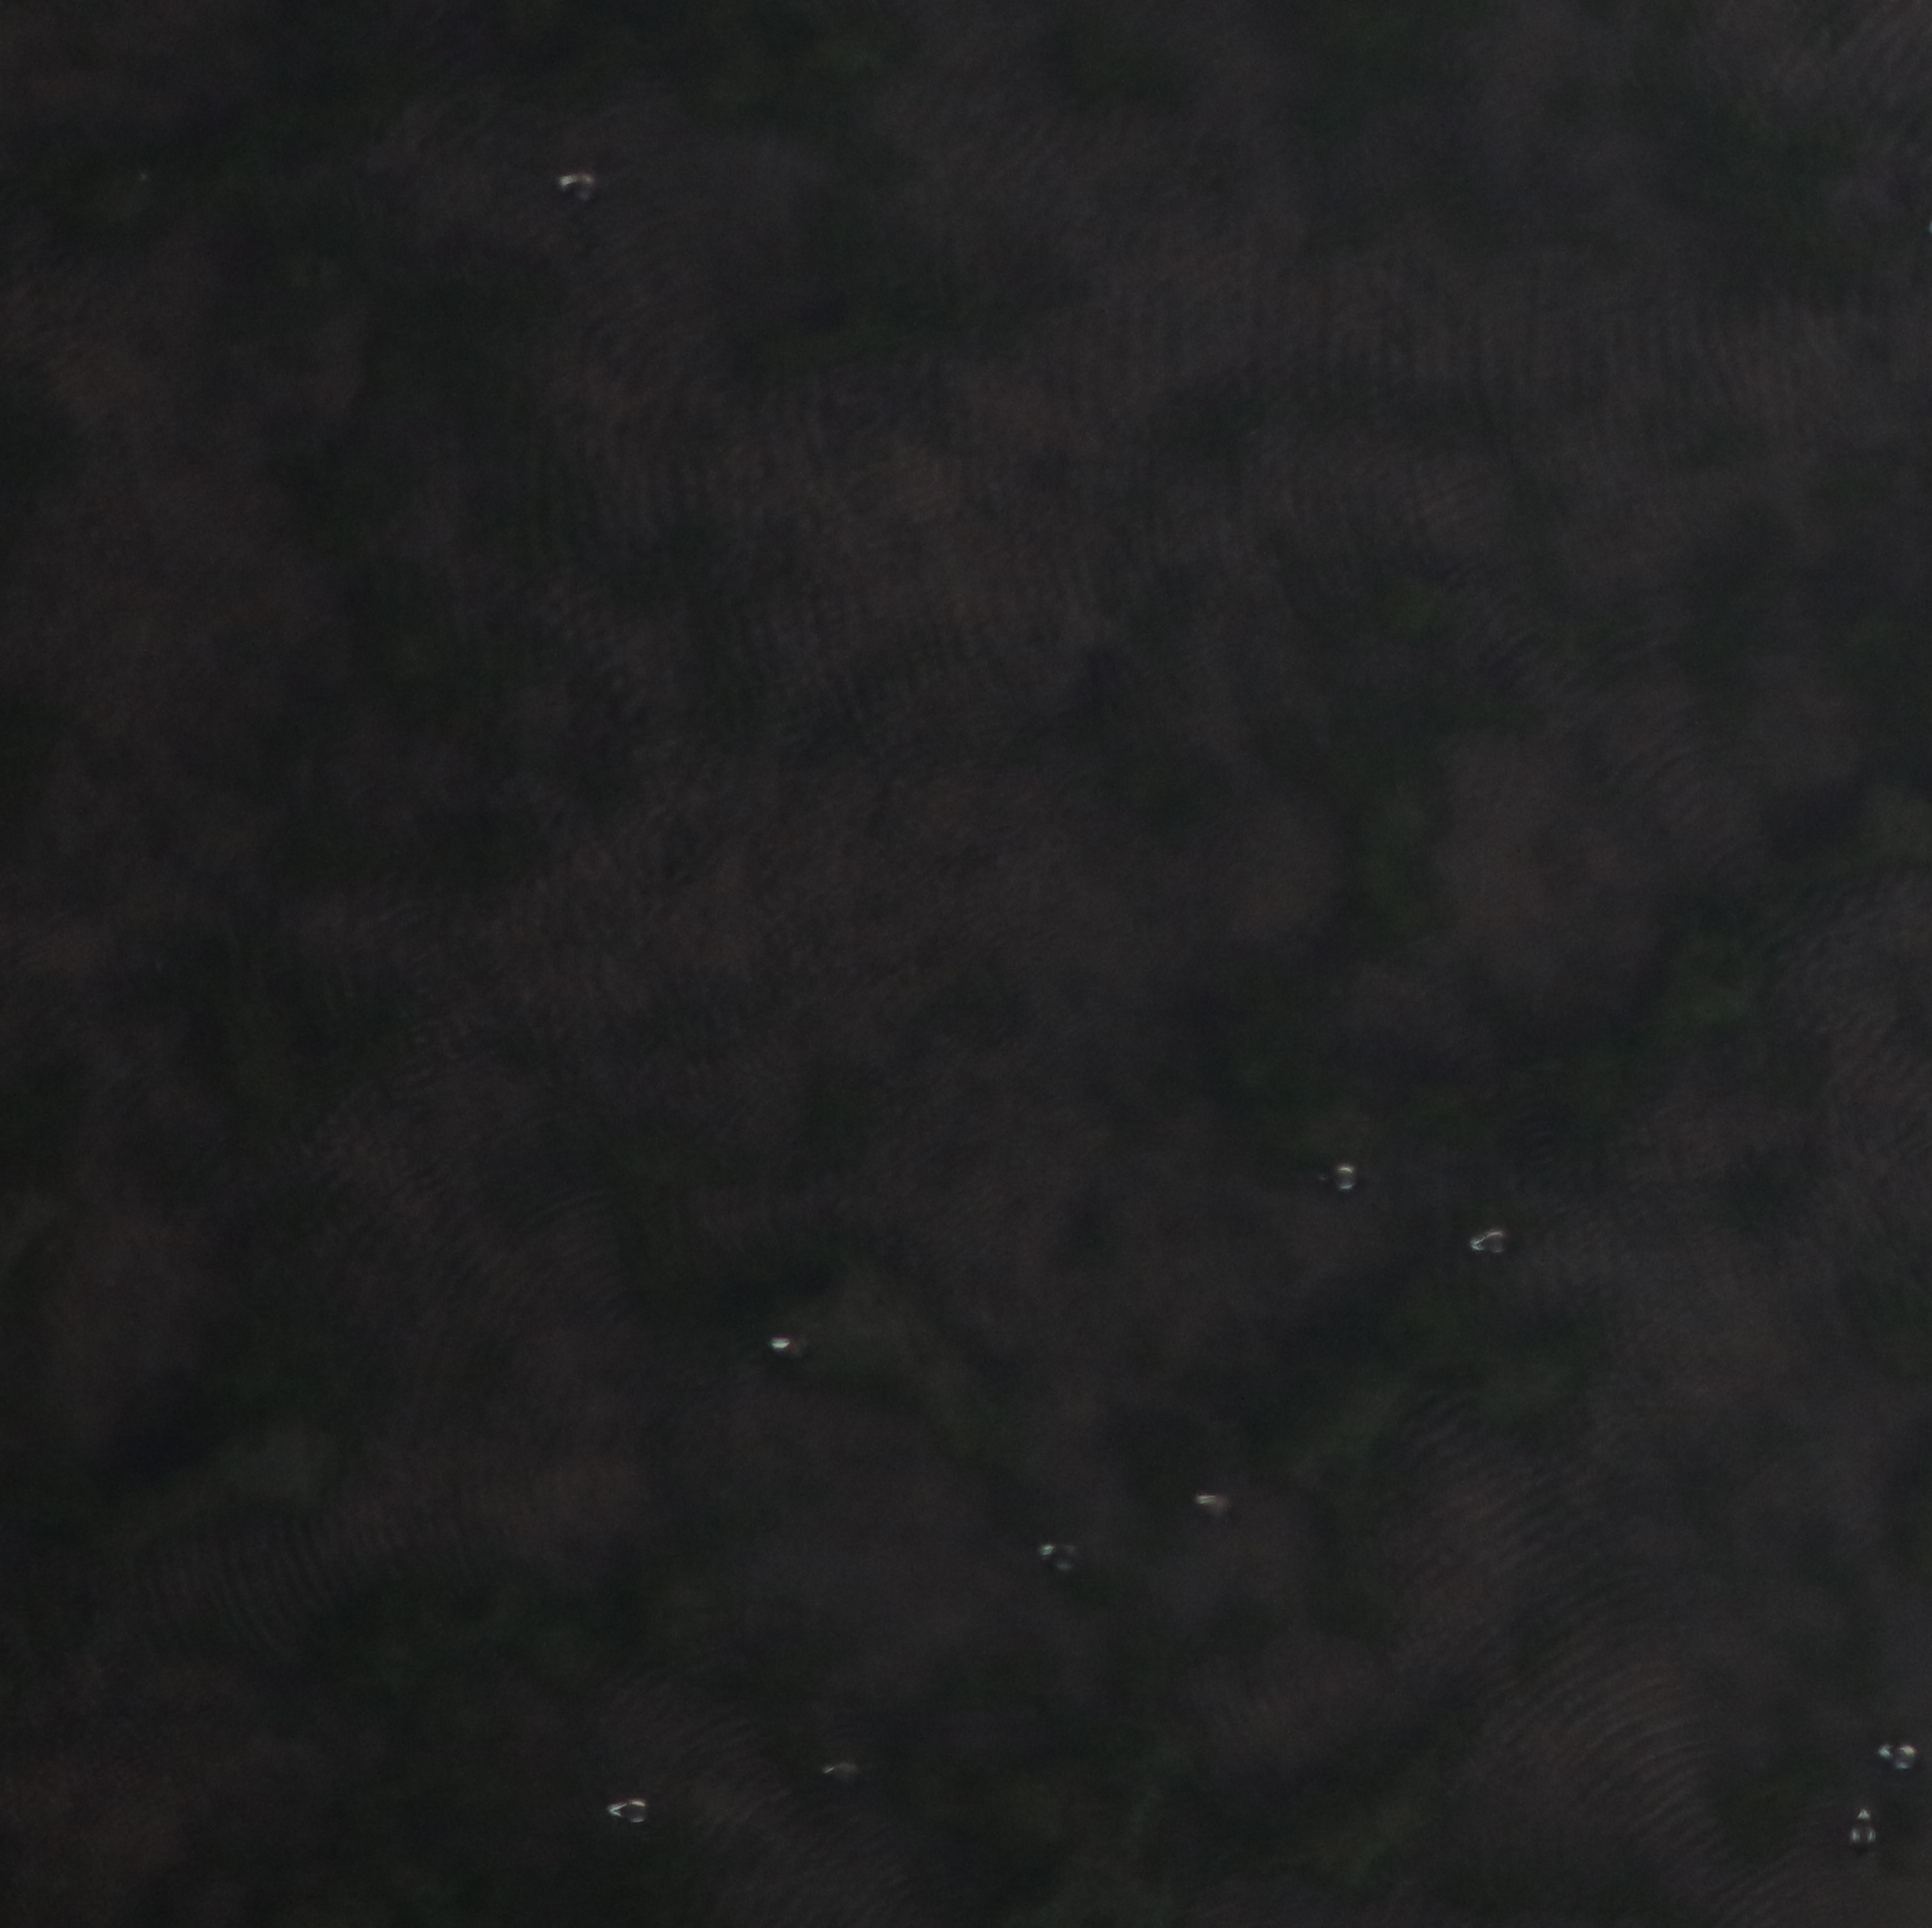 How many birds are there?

10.